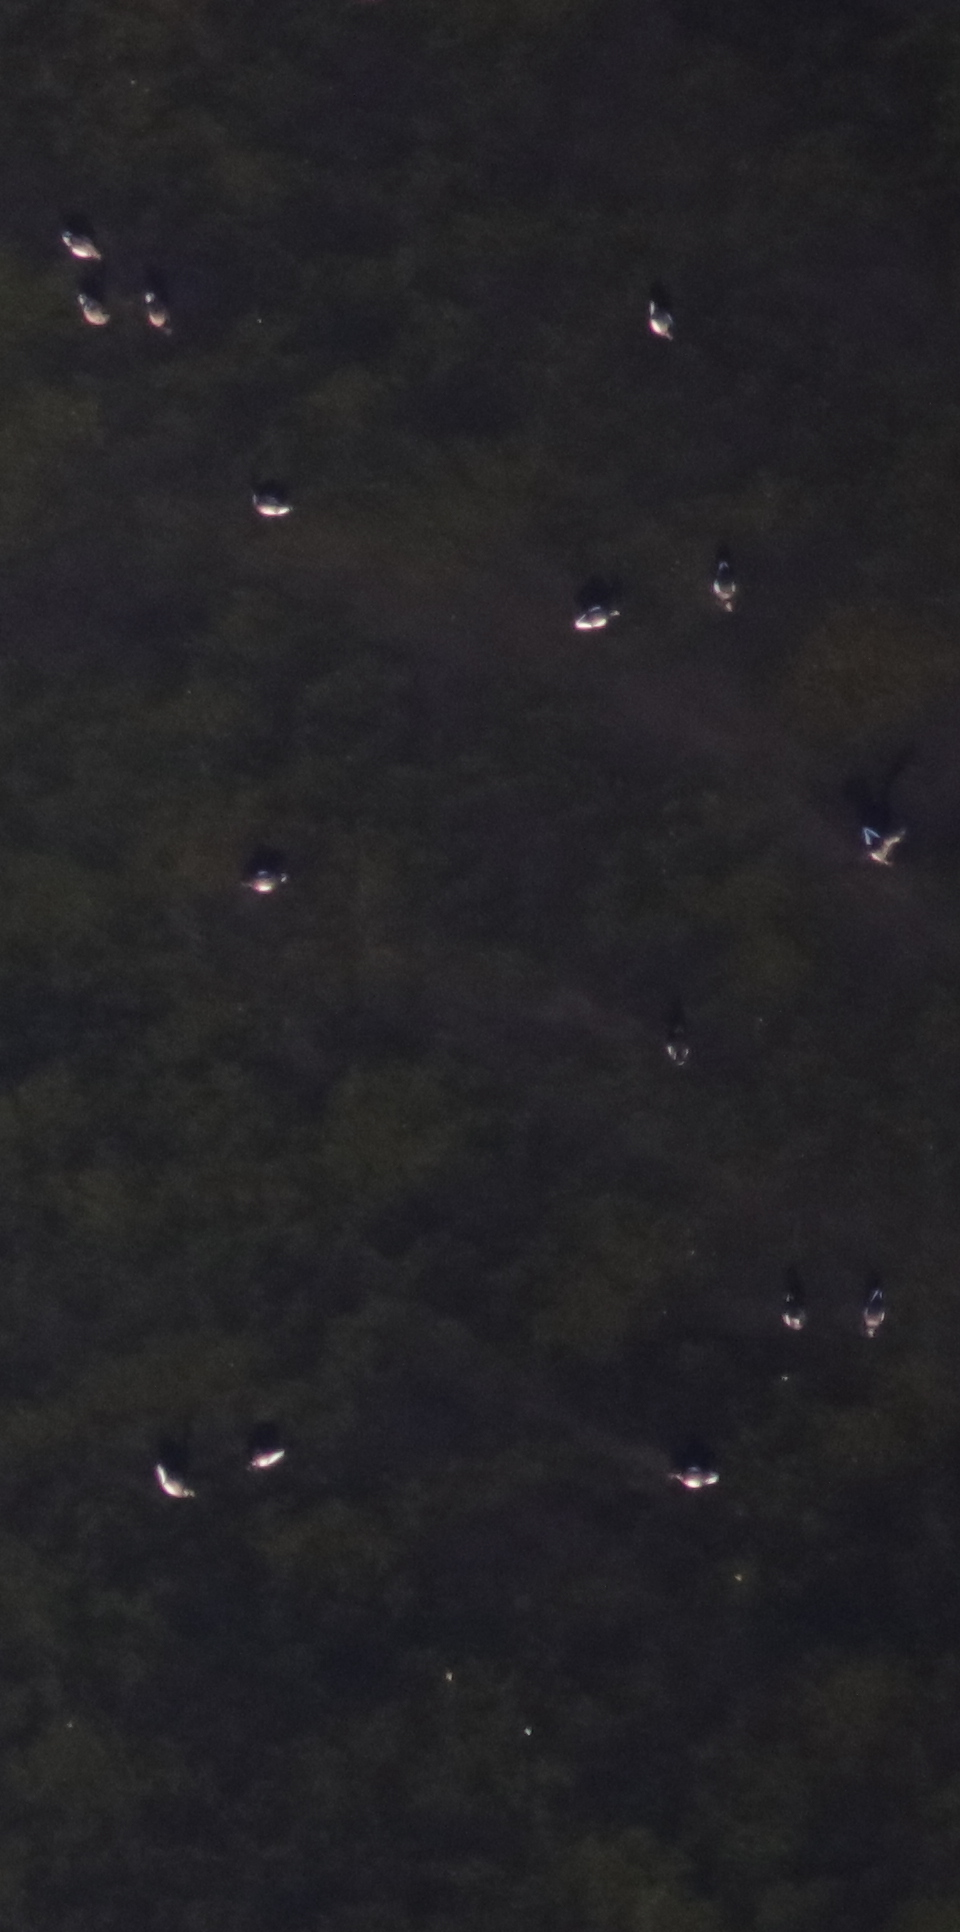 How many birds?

15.